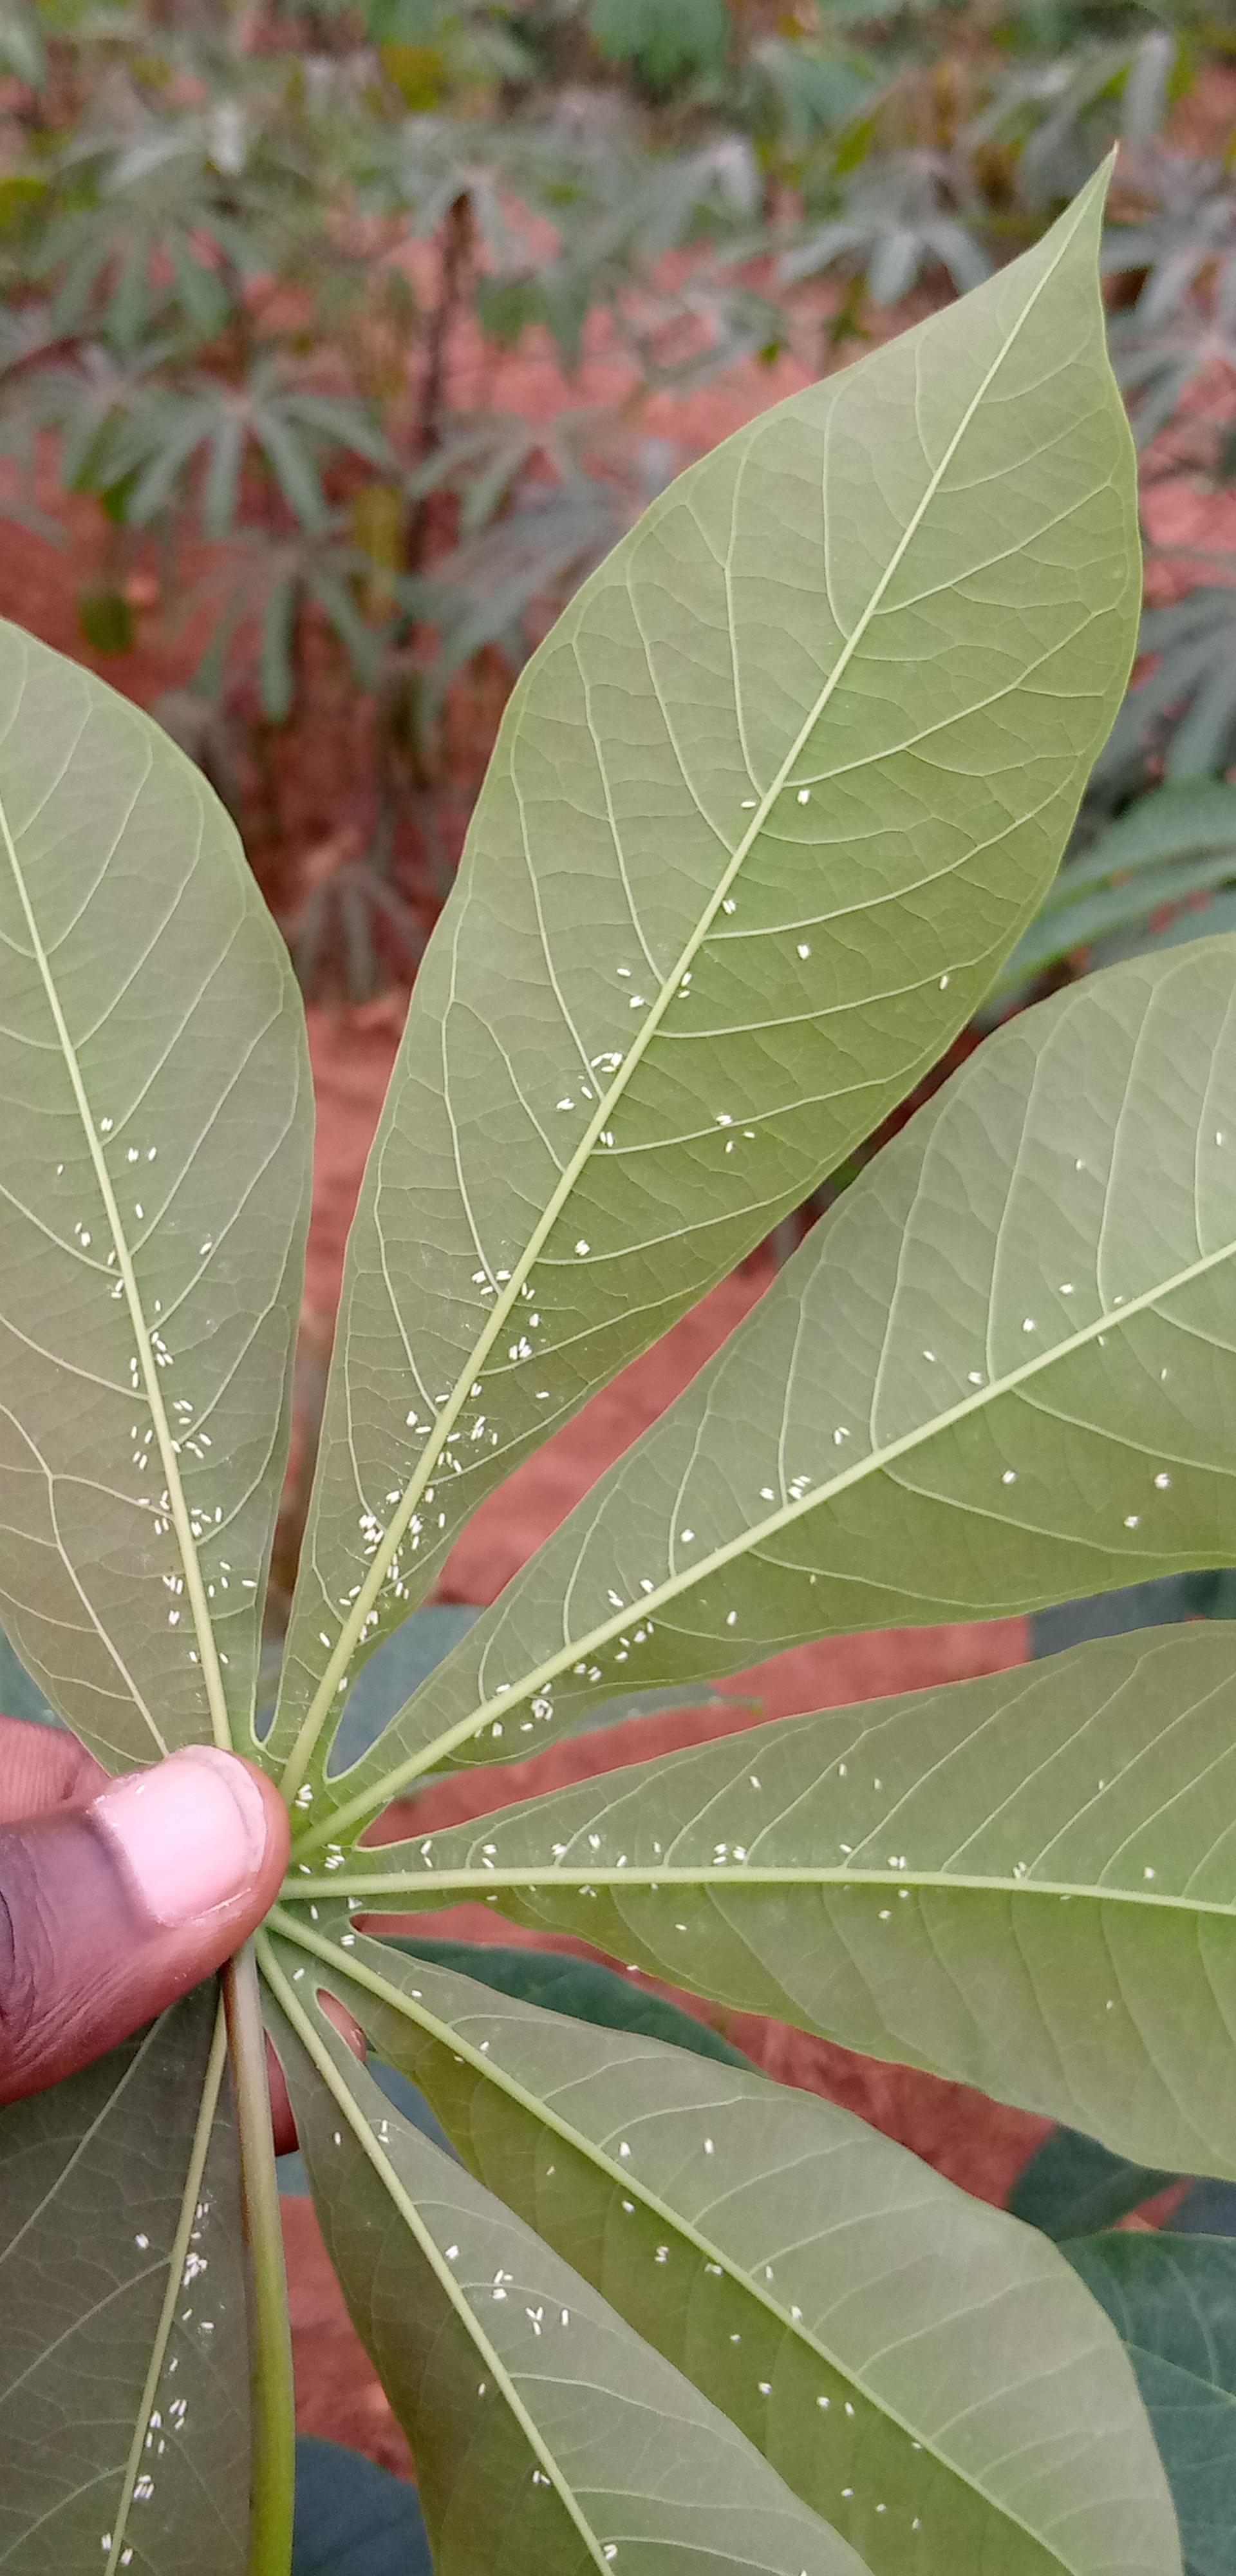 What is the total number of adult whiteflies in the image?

286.